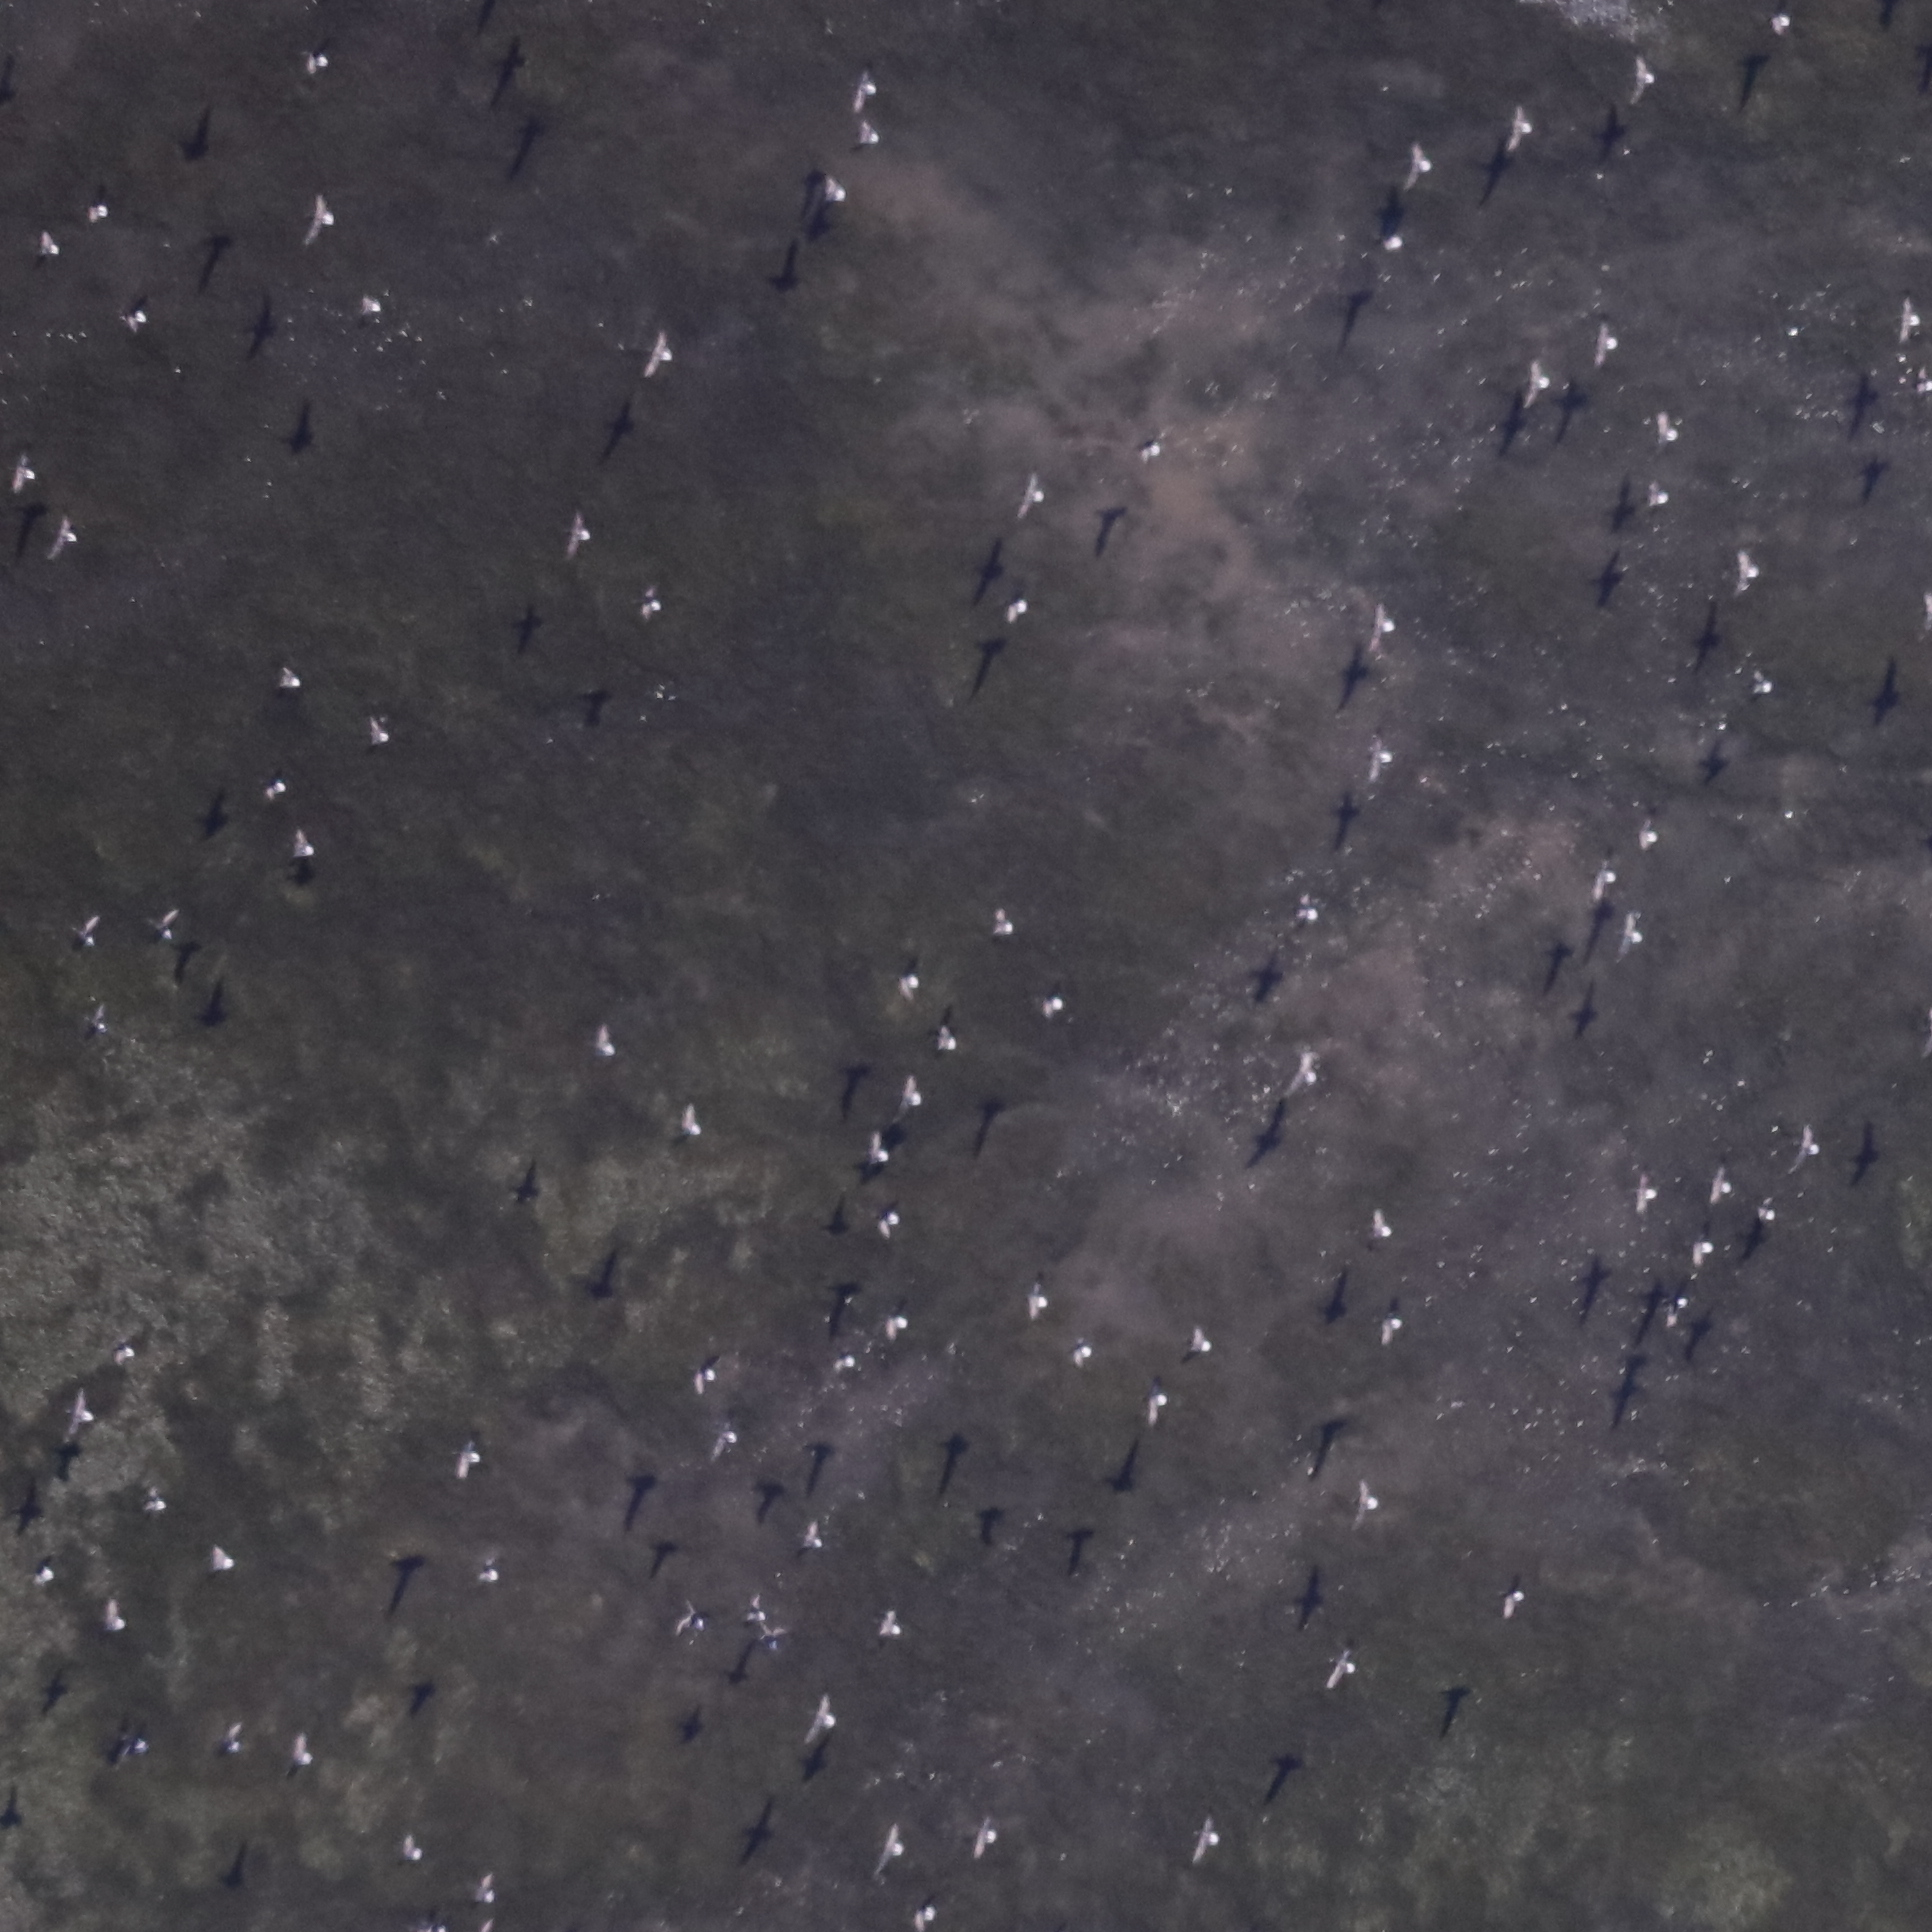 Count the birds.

96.